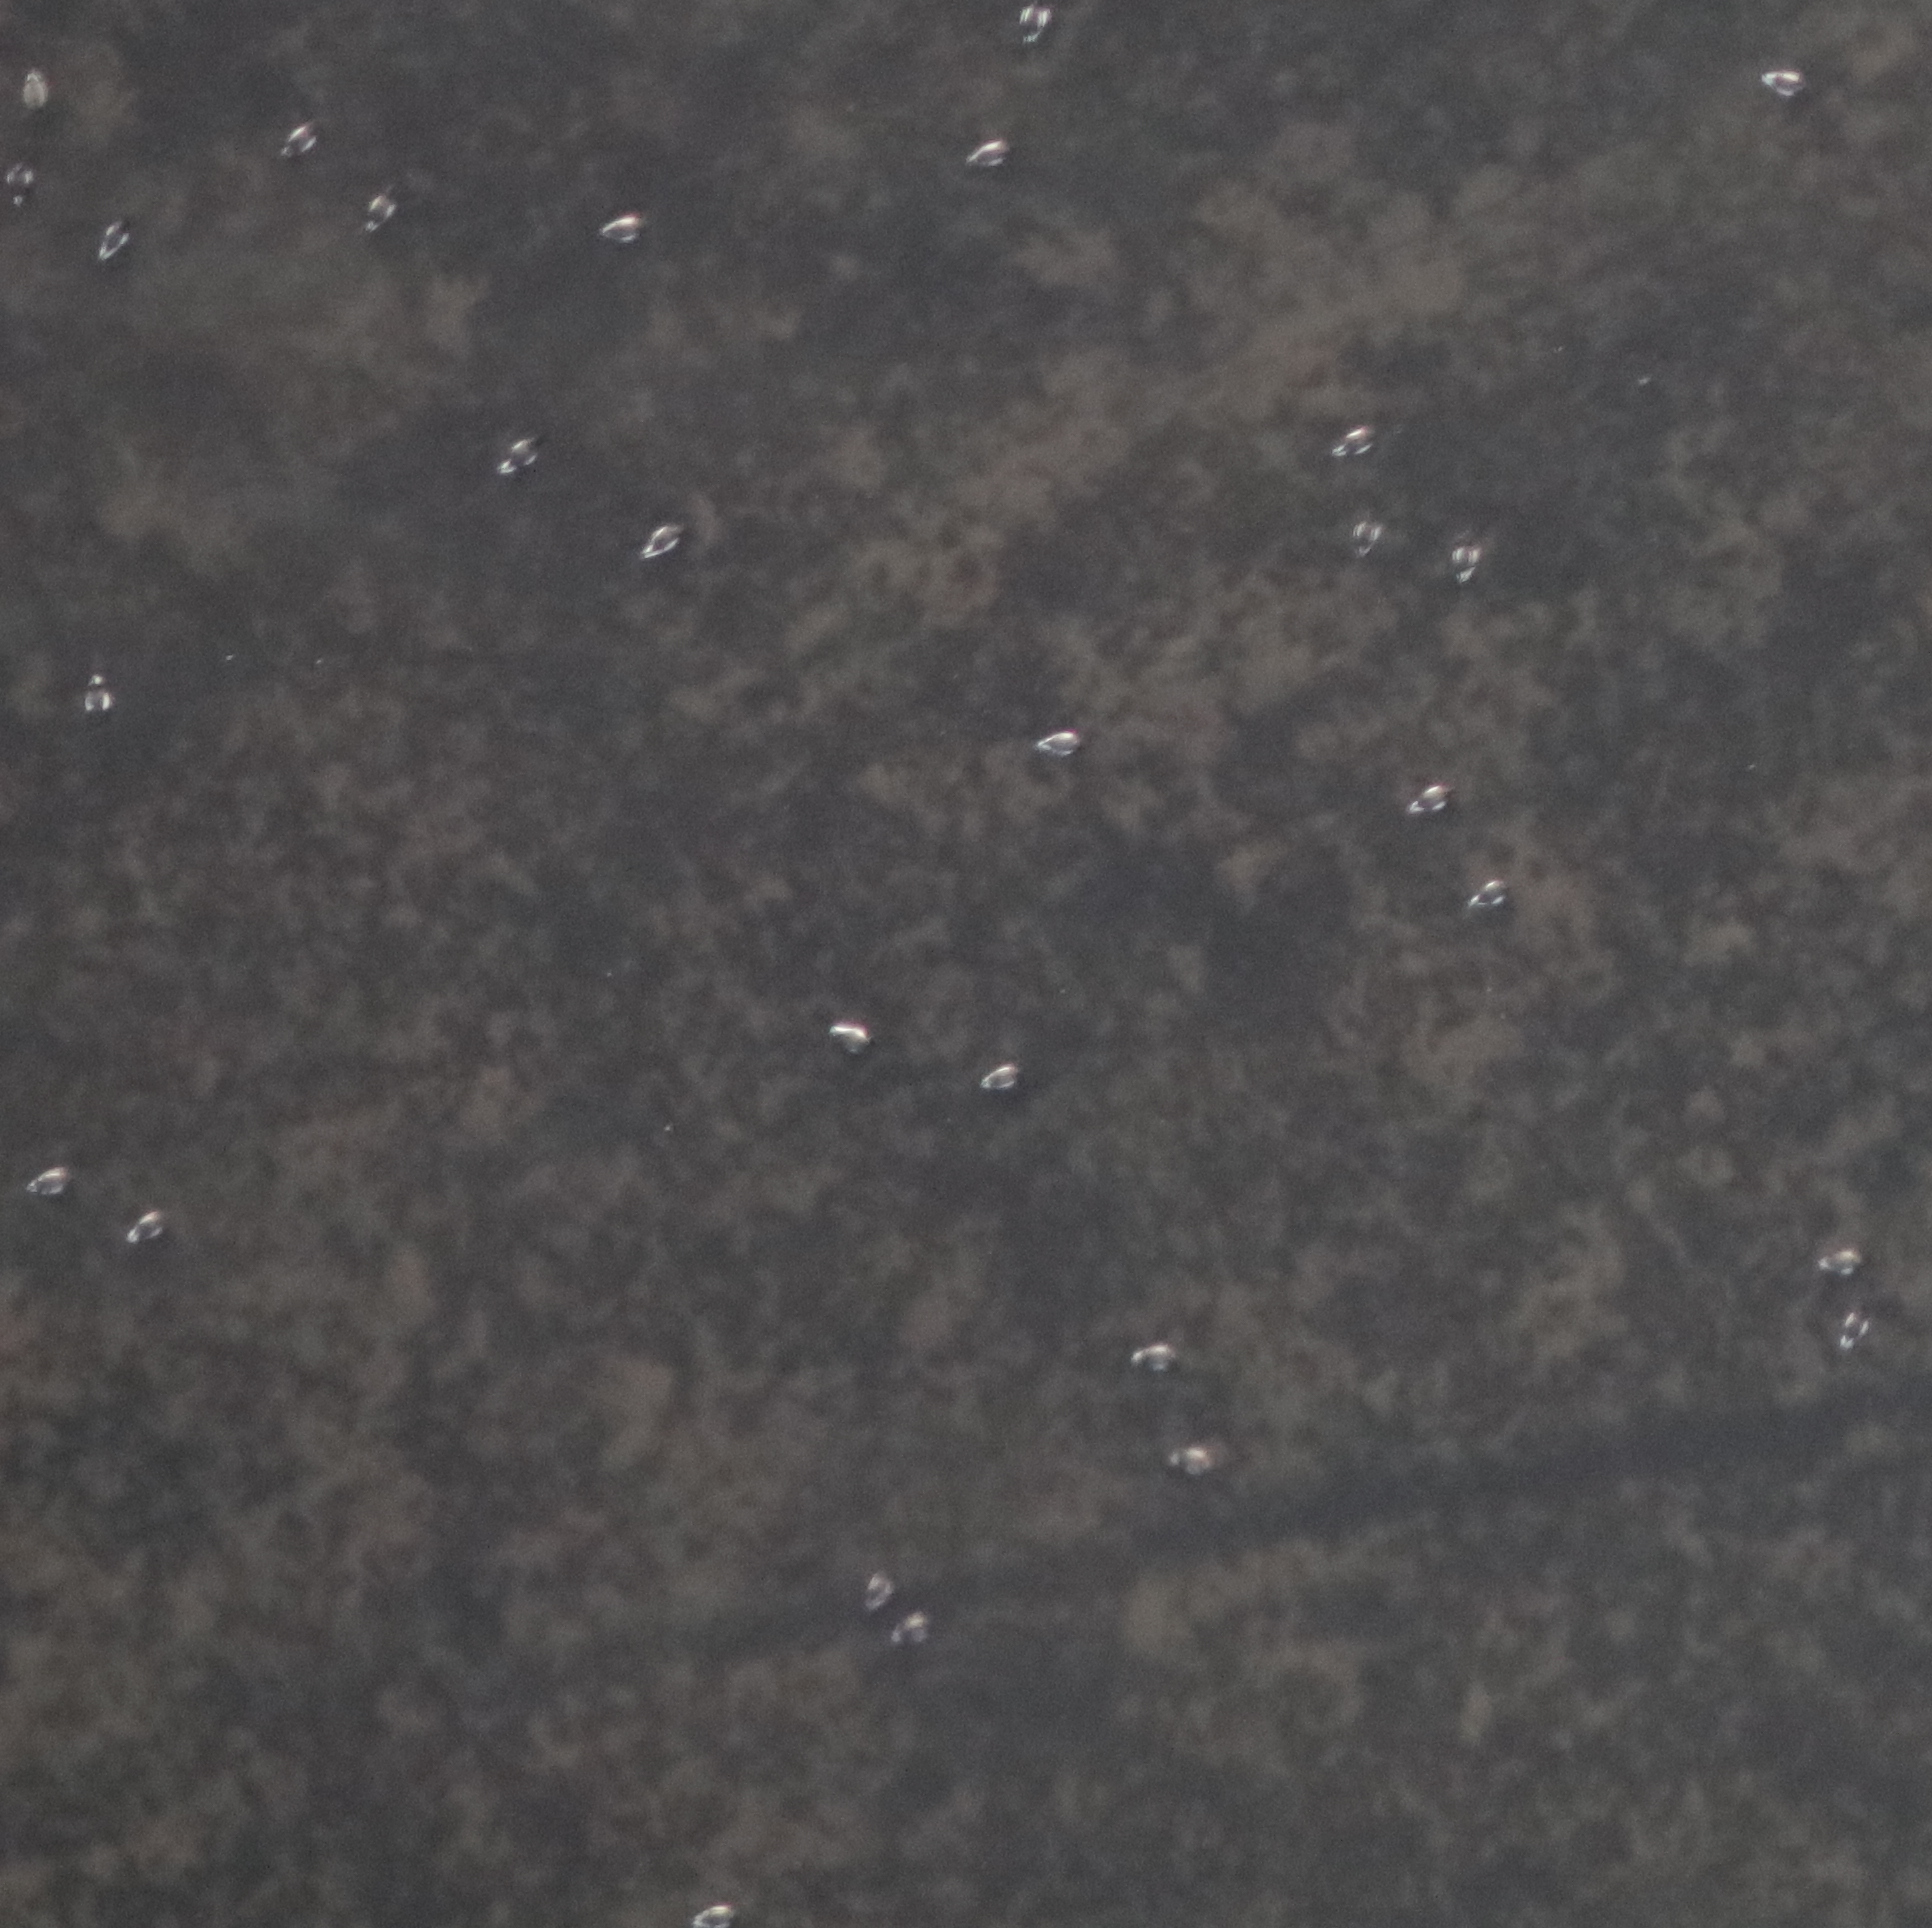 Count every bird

29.